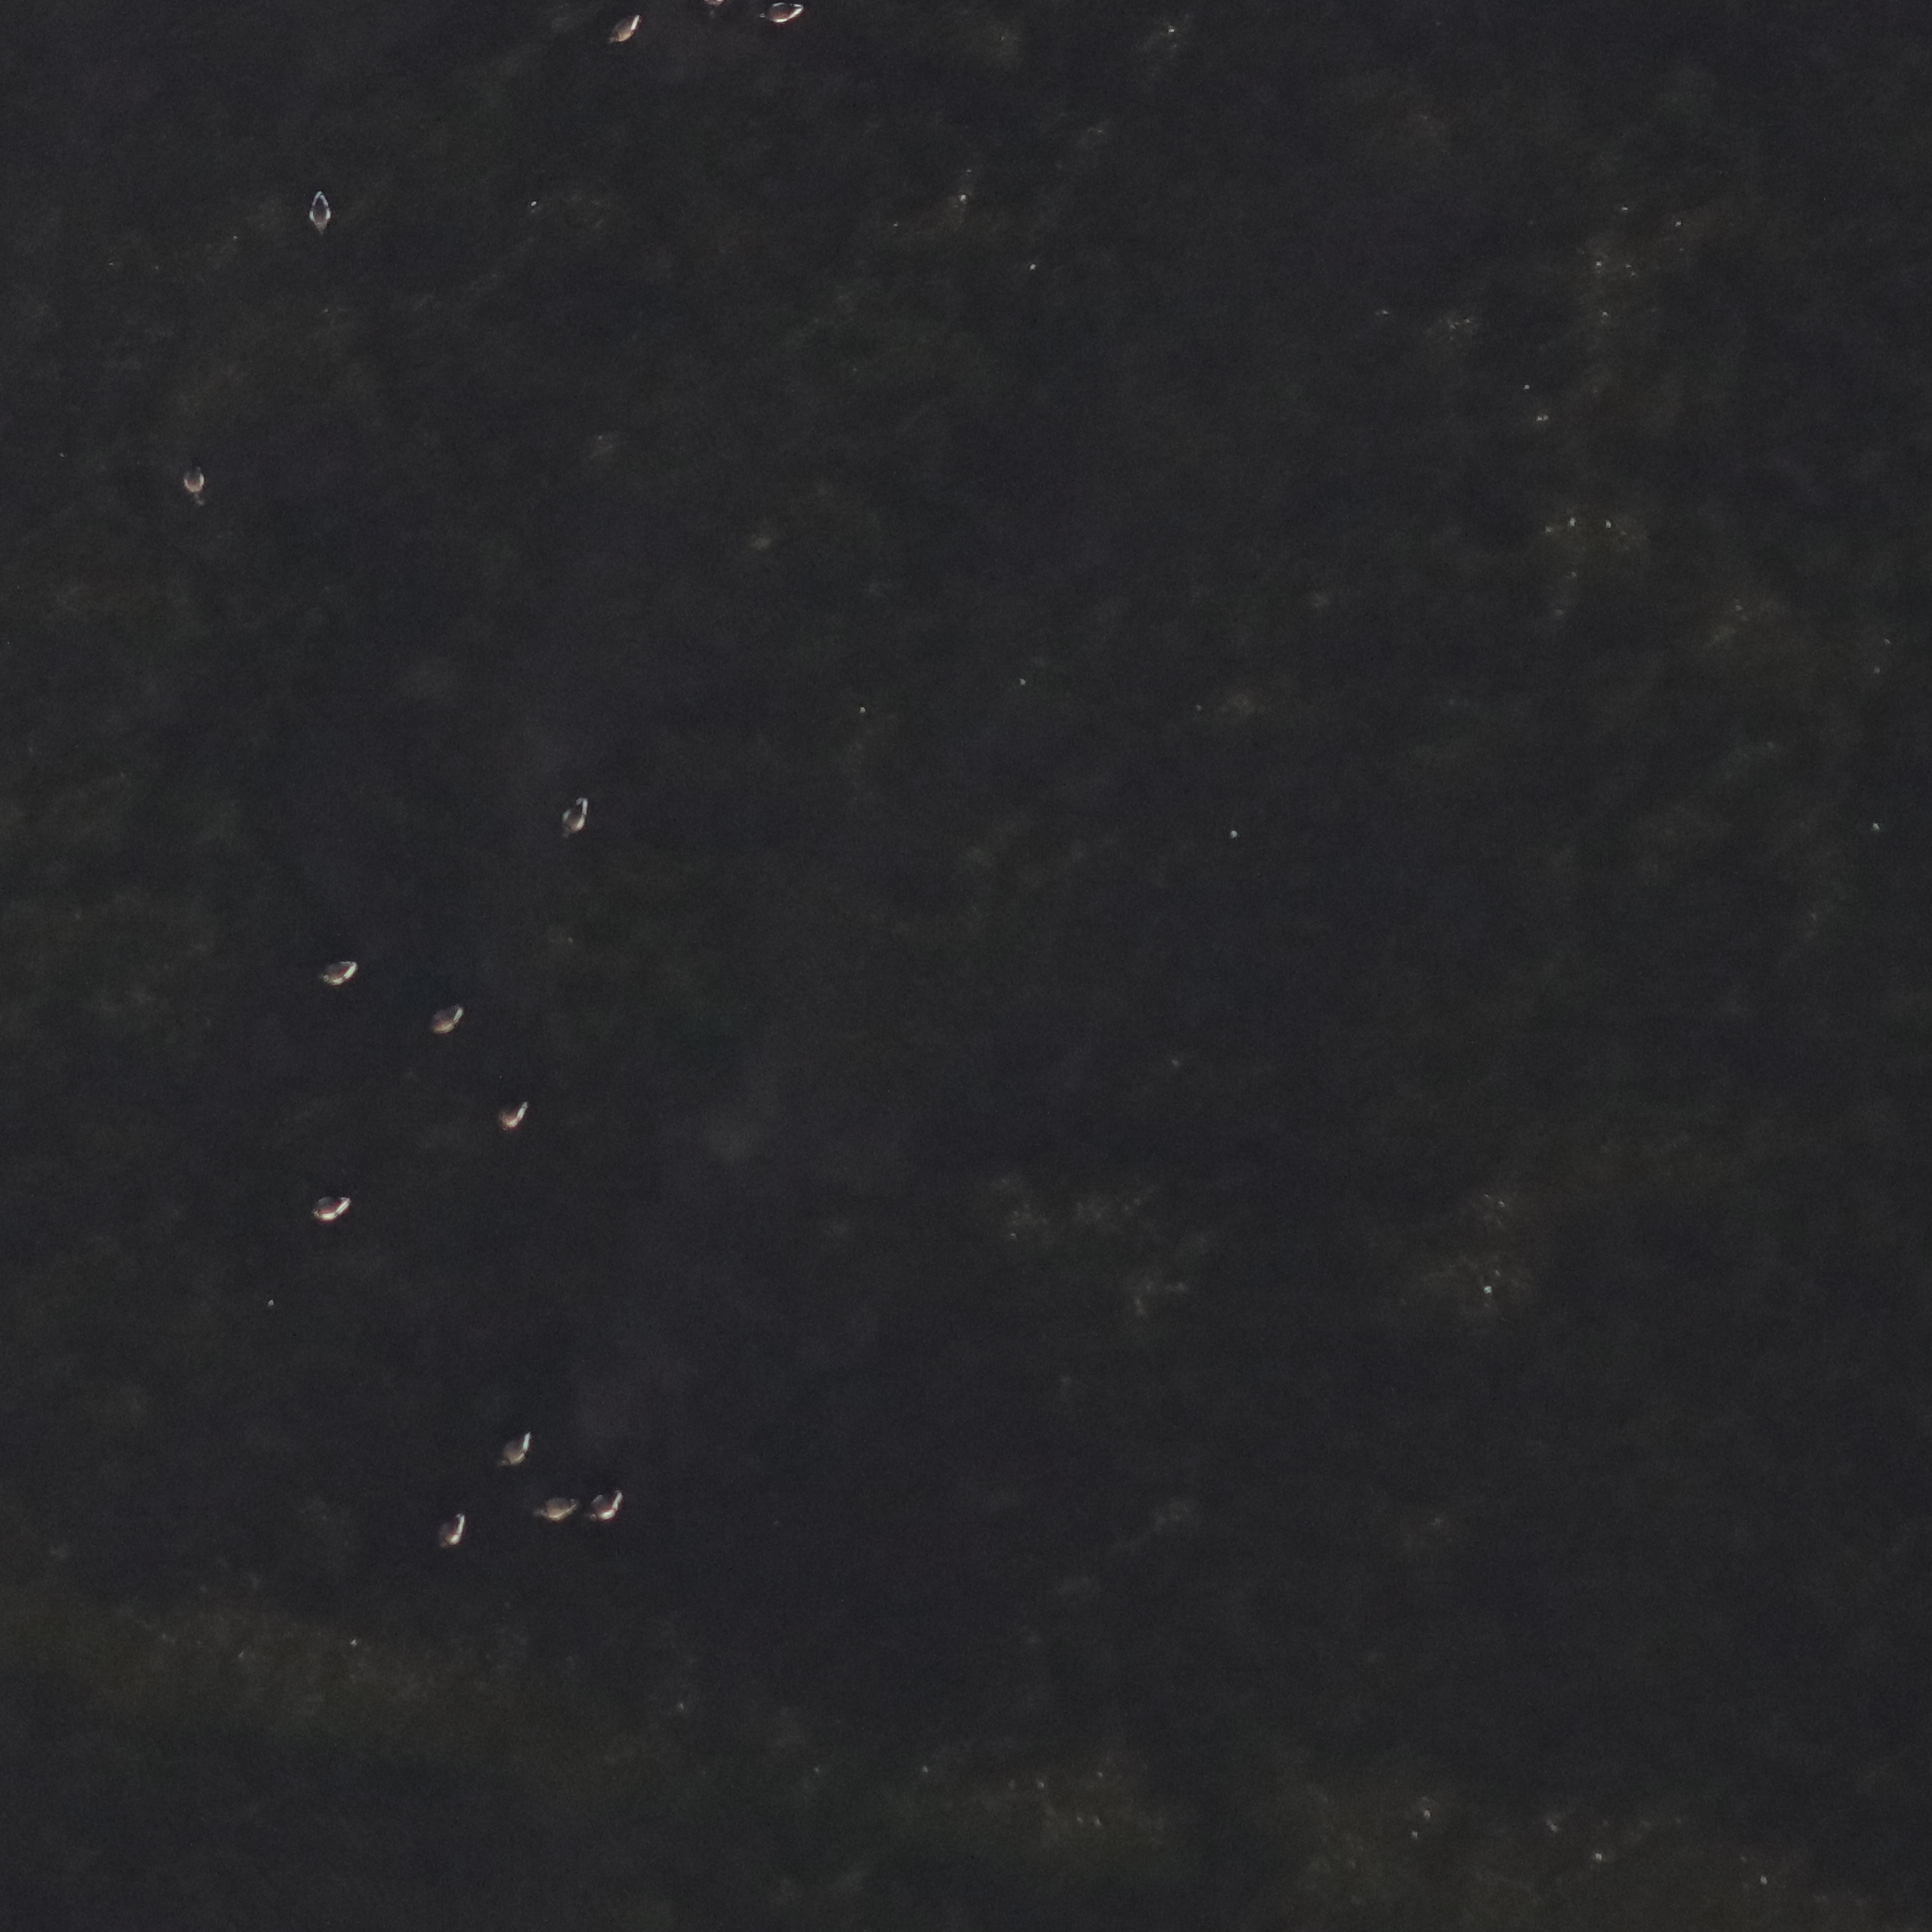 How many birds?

13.